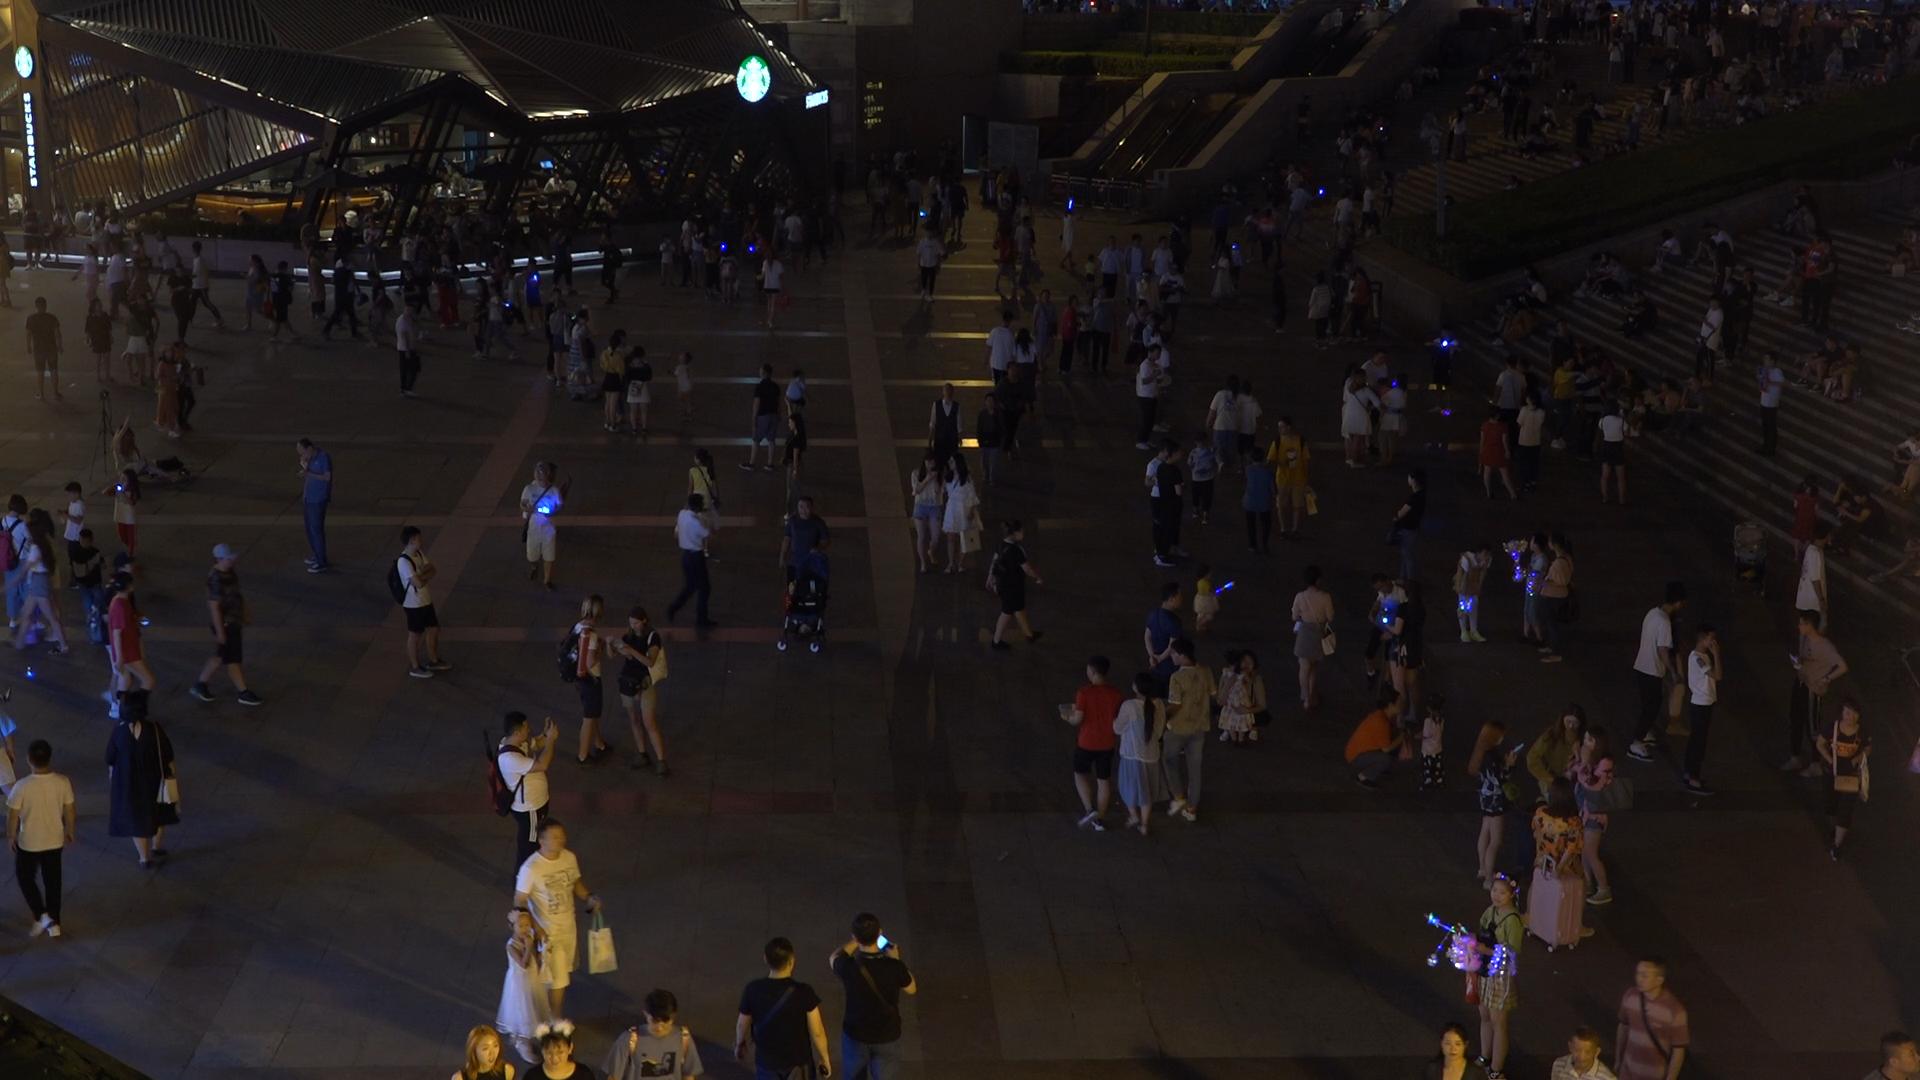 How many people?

332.